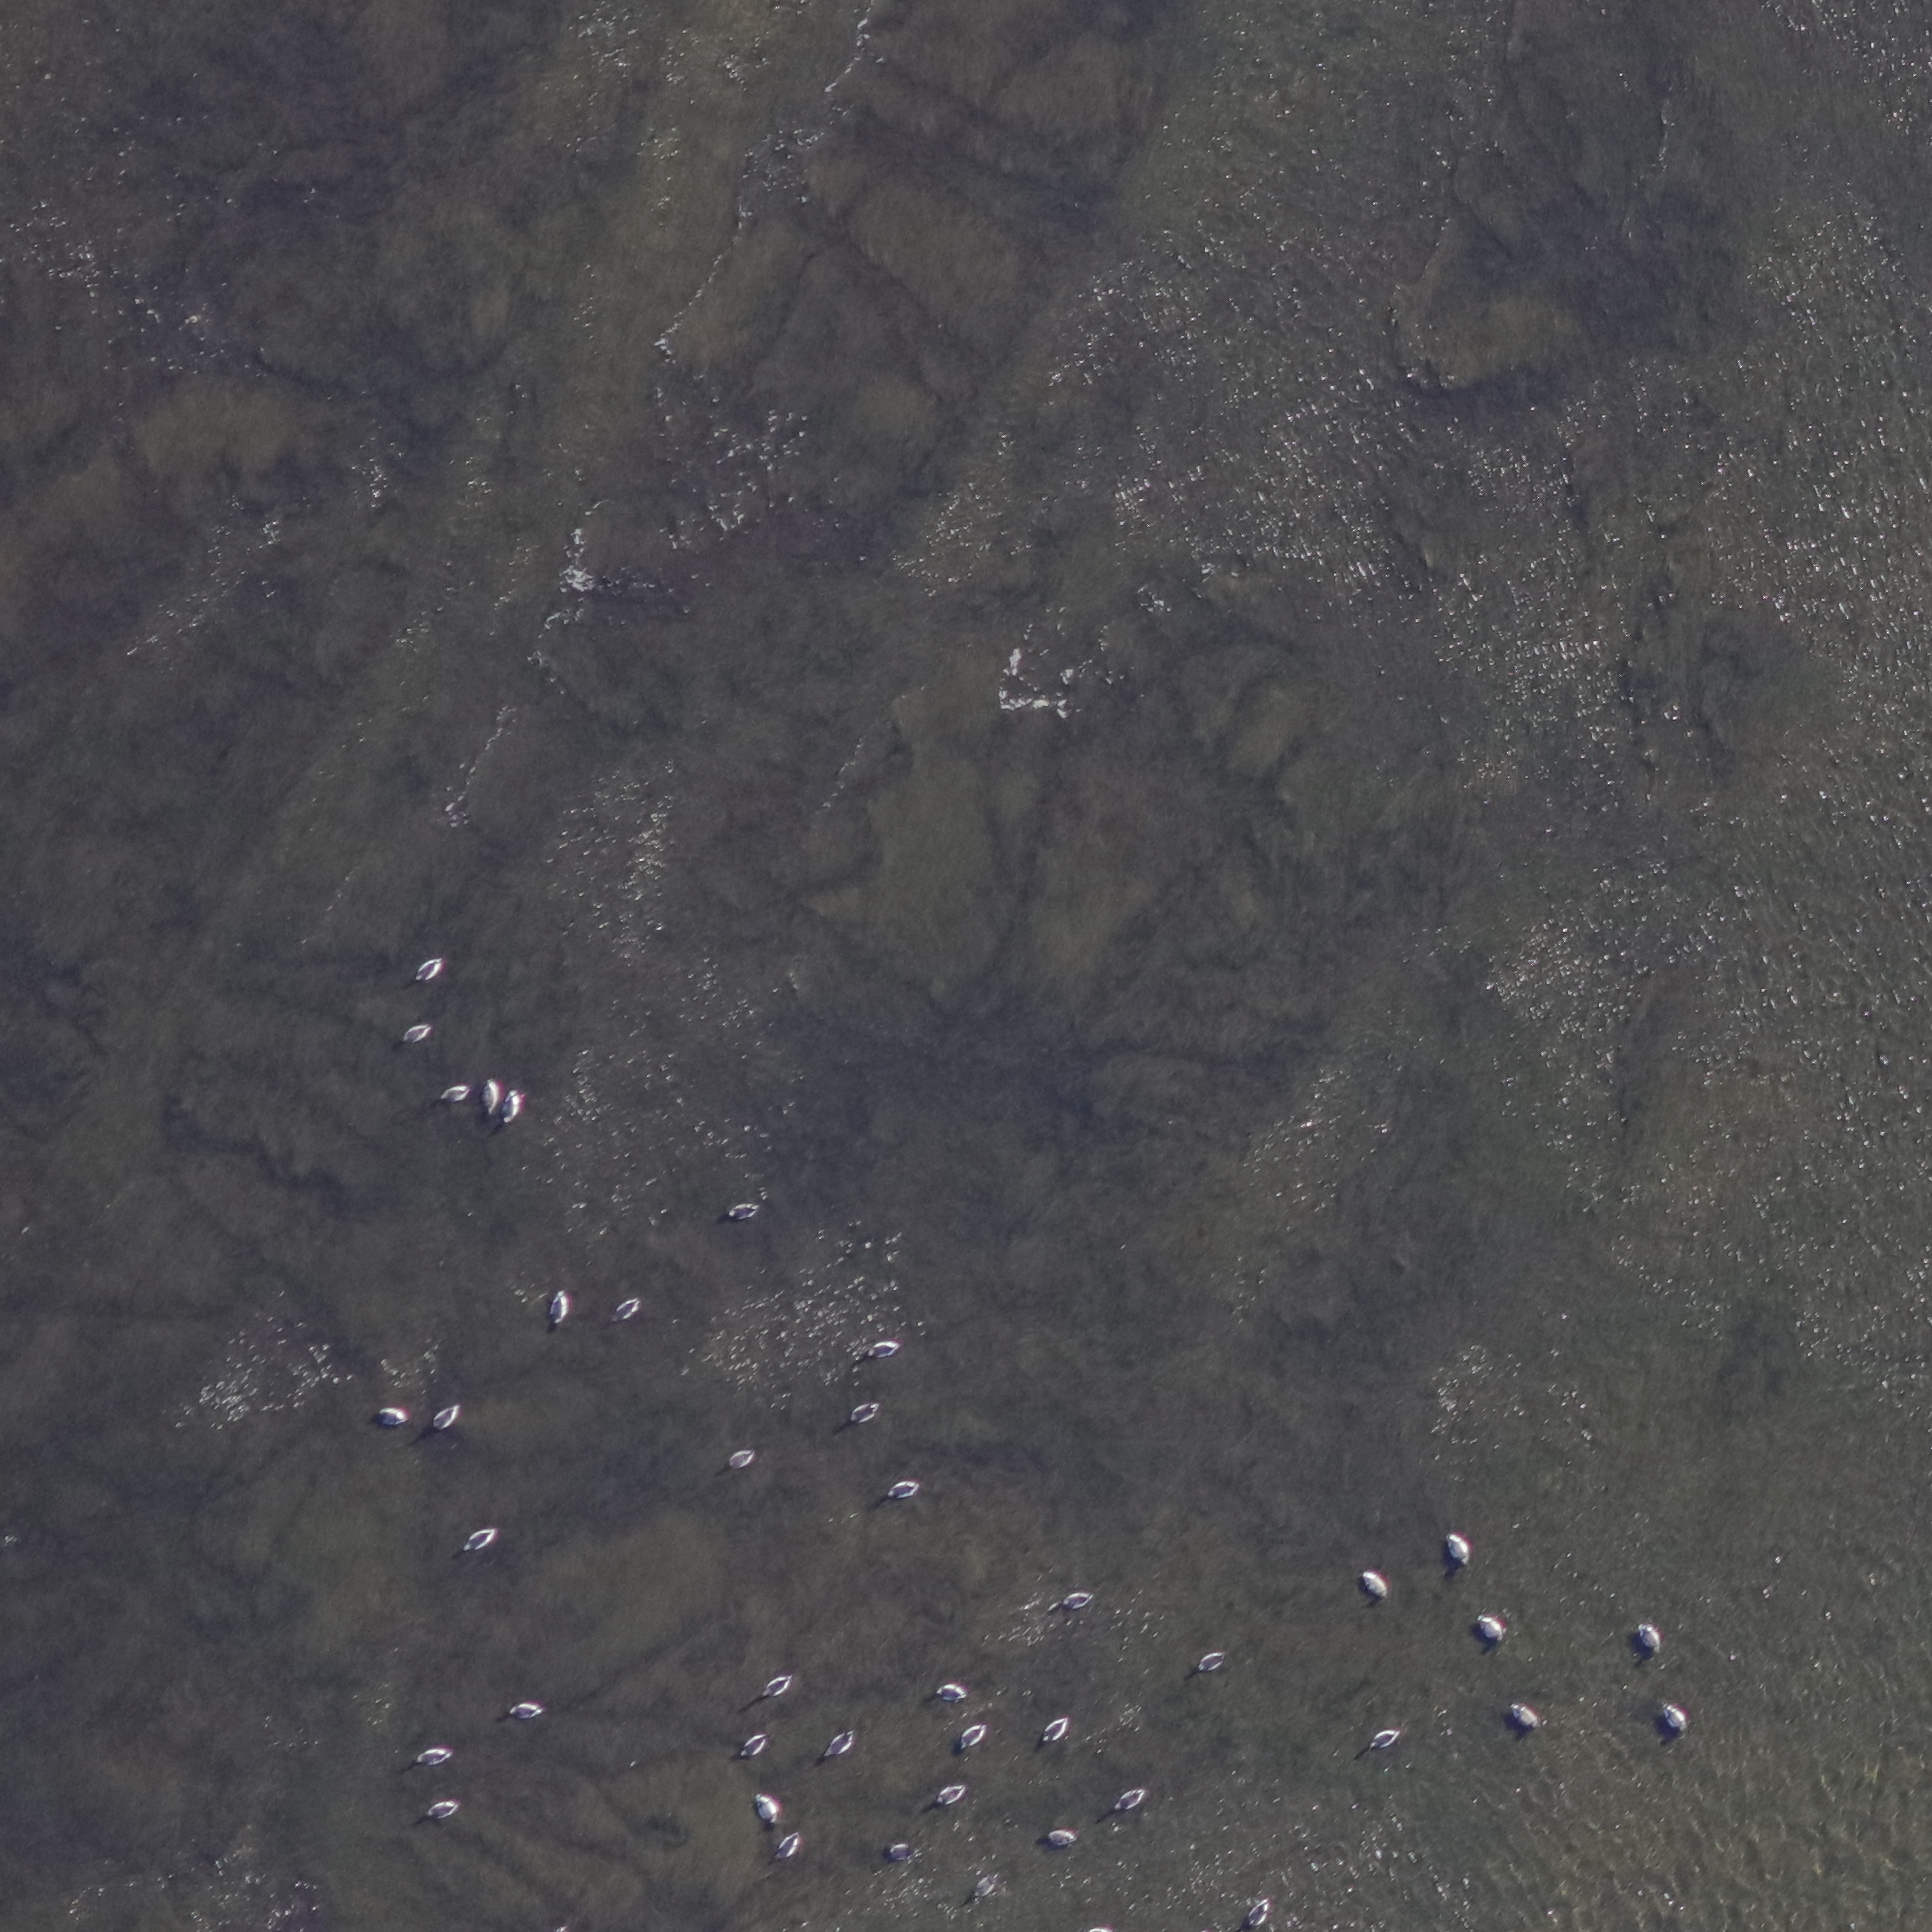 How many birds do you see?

41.